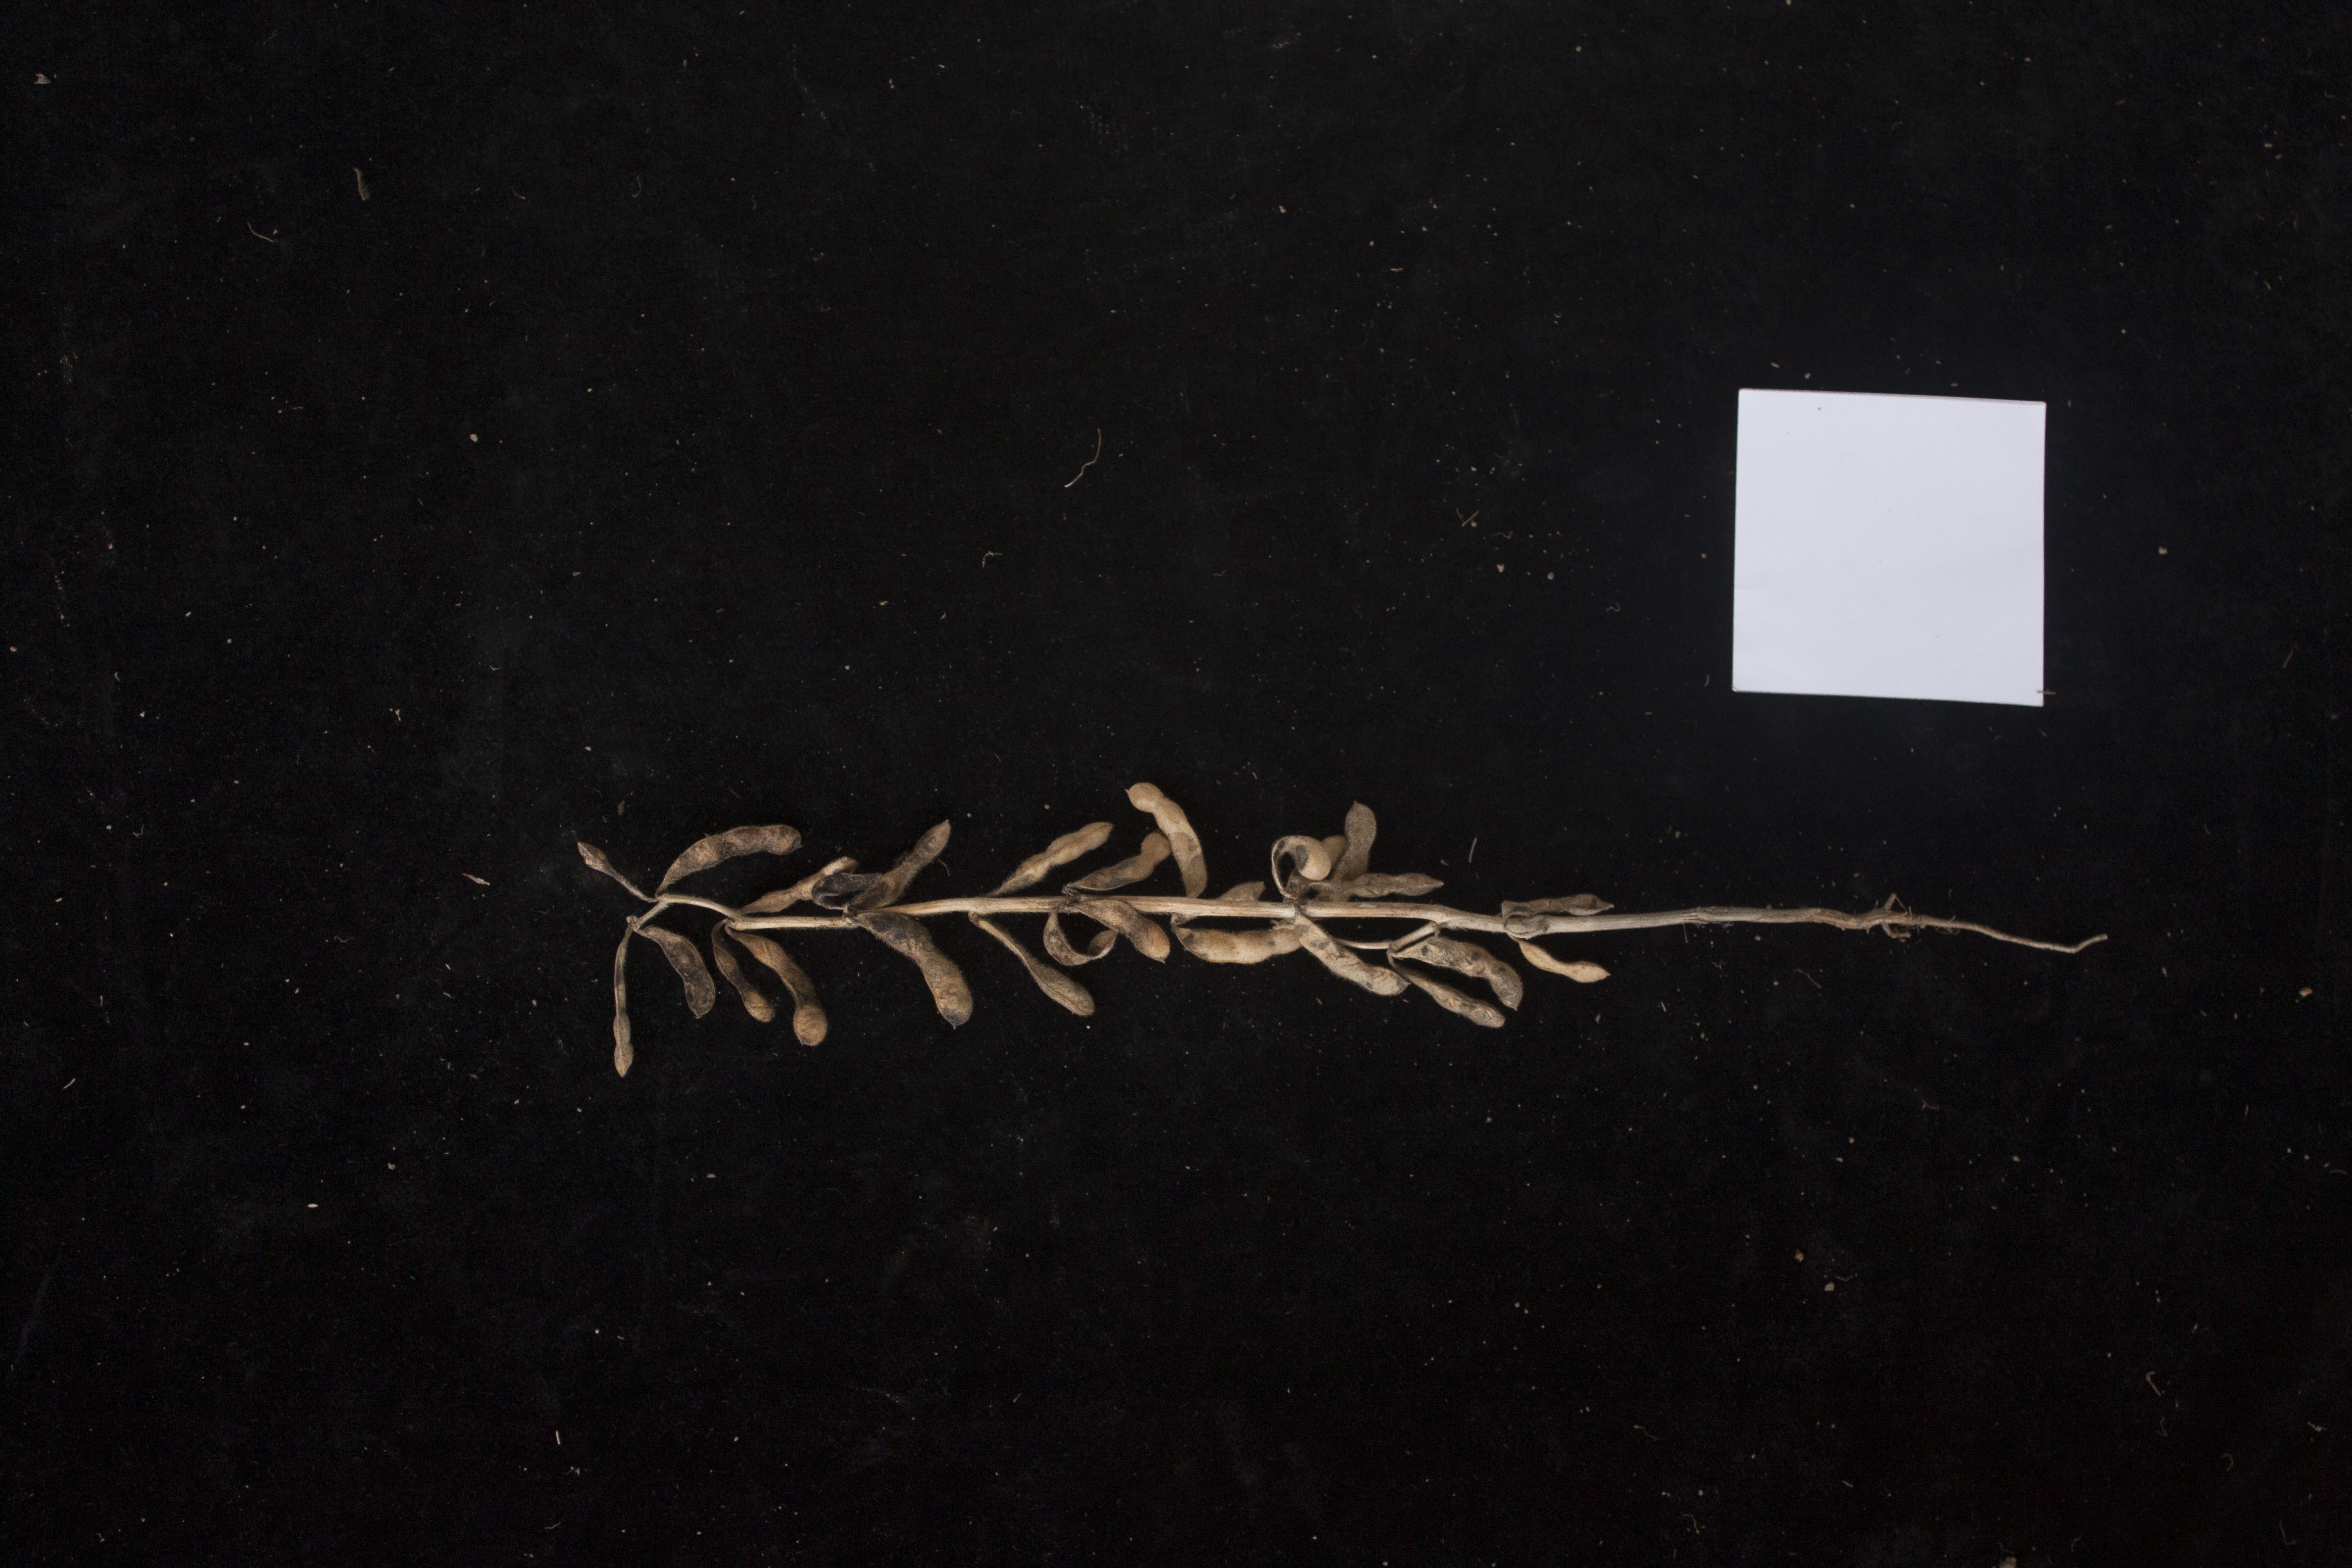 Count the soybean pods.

26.